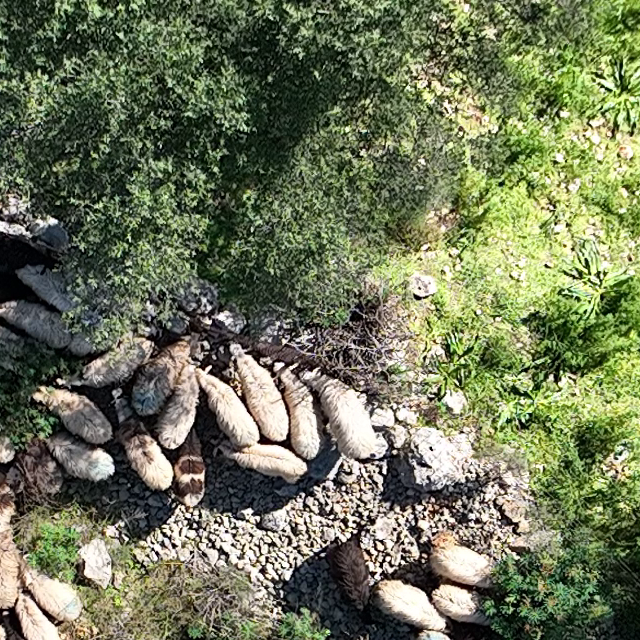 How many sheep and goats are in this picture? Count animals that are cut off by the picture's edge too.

33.